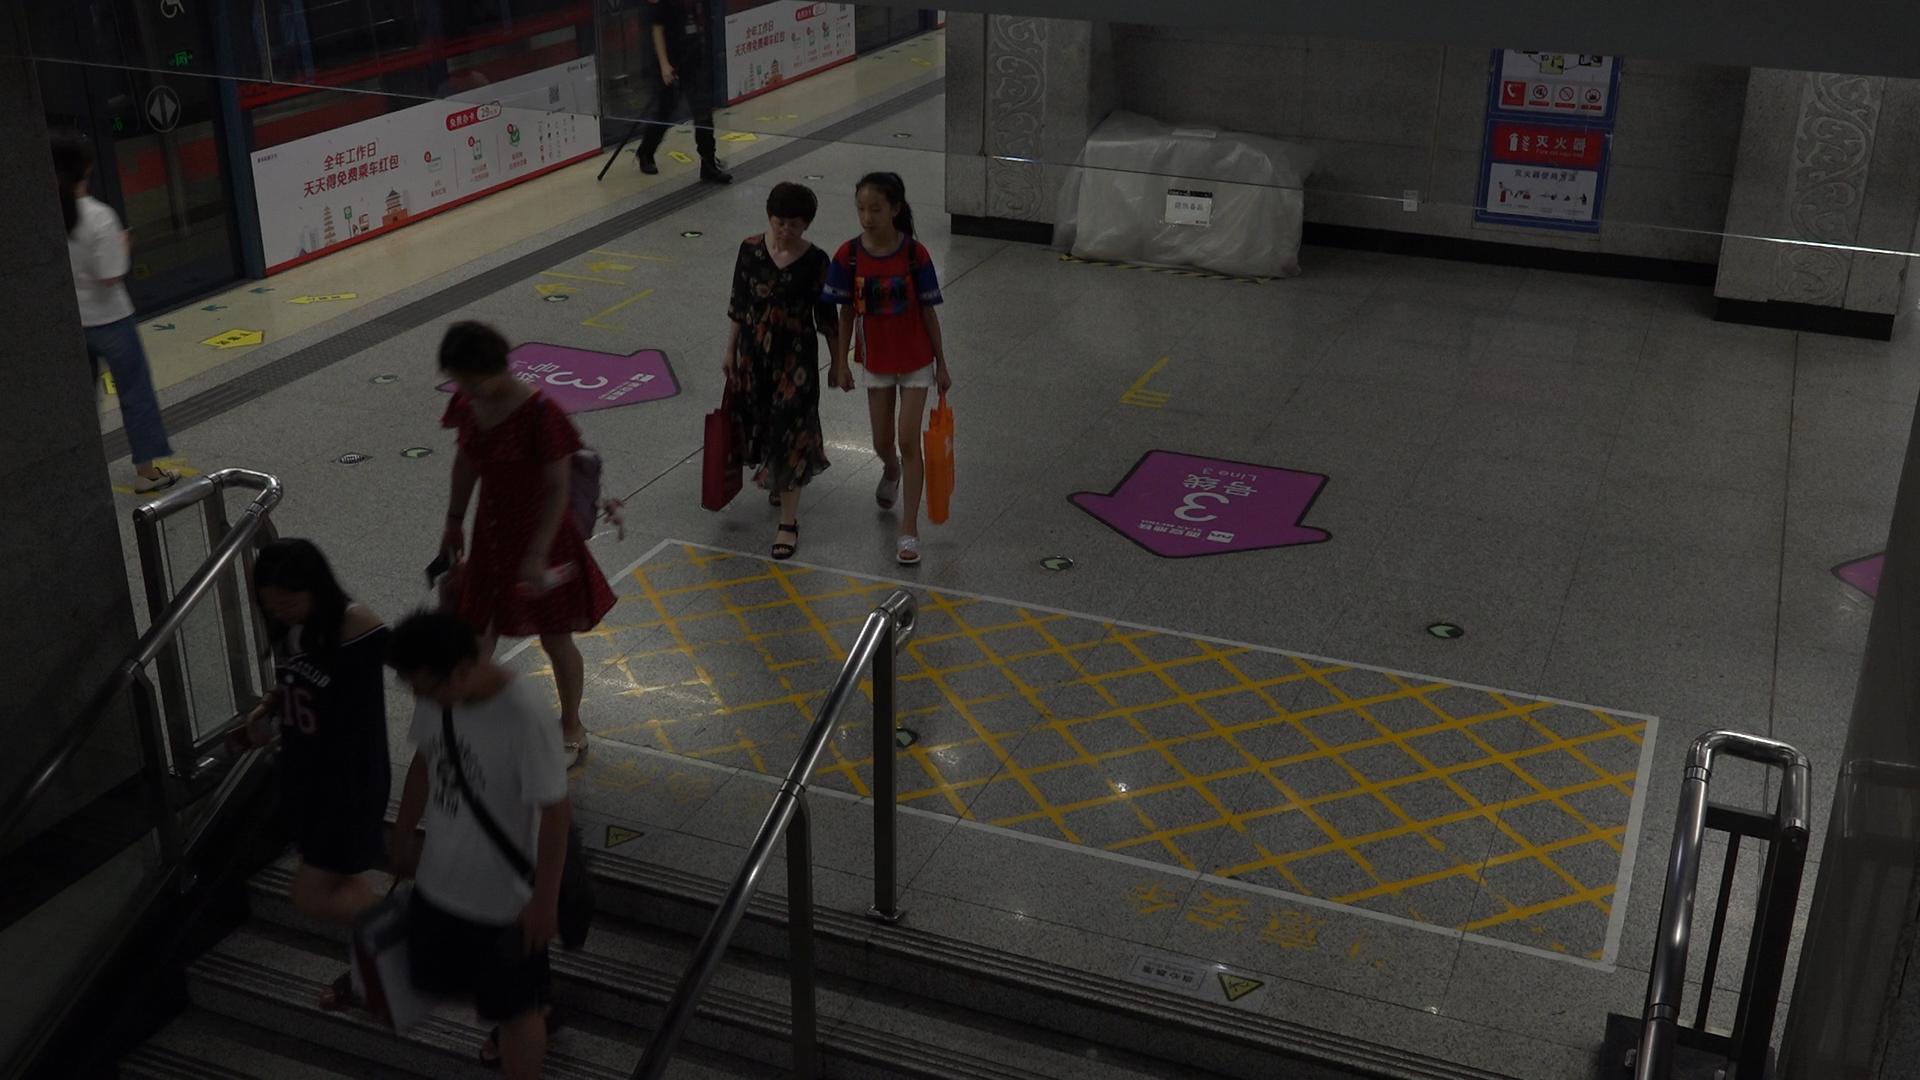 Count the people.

7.